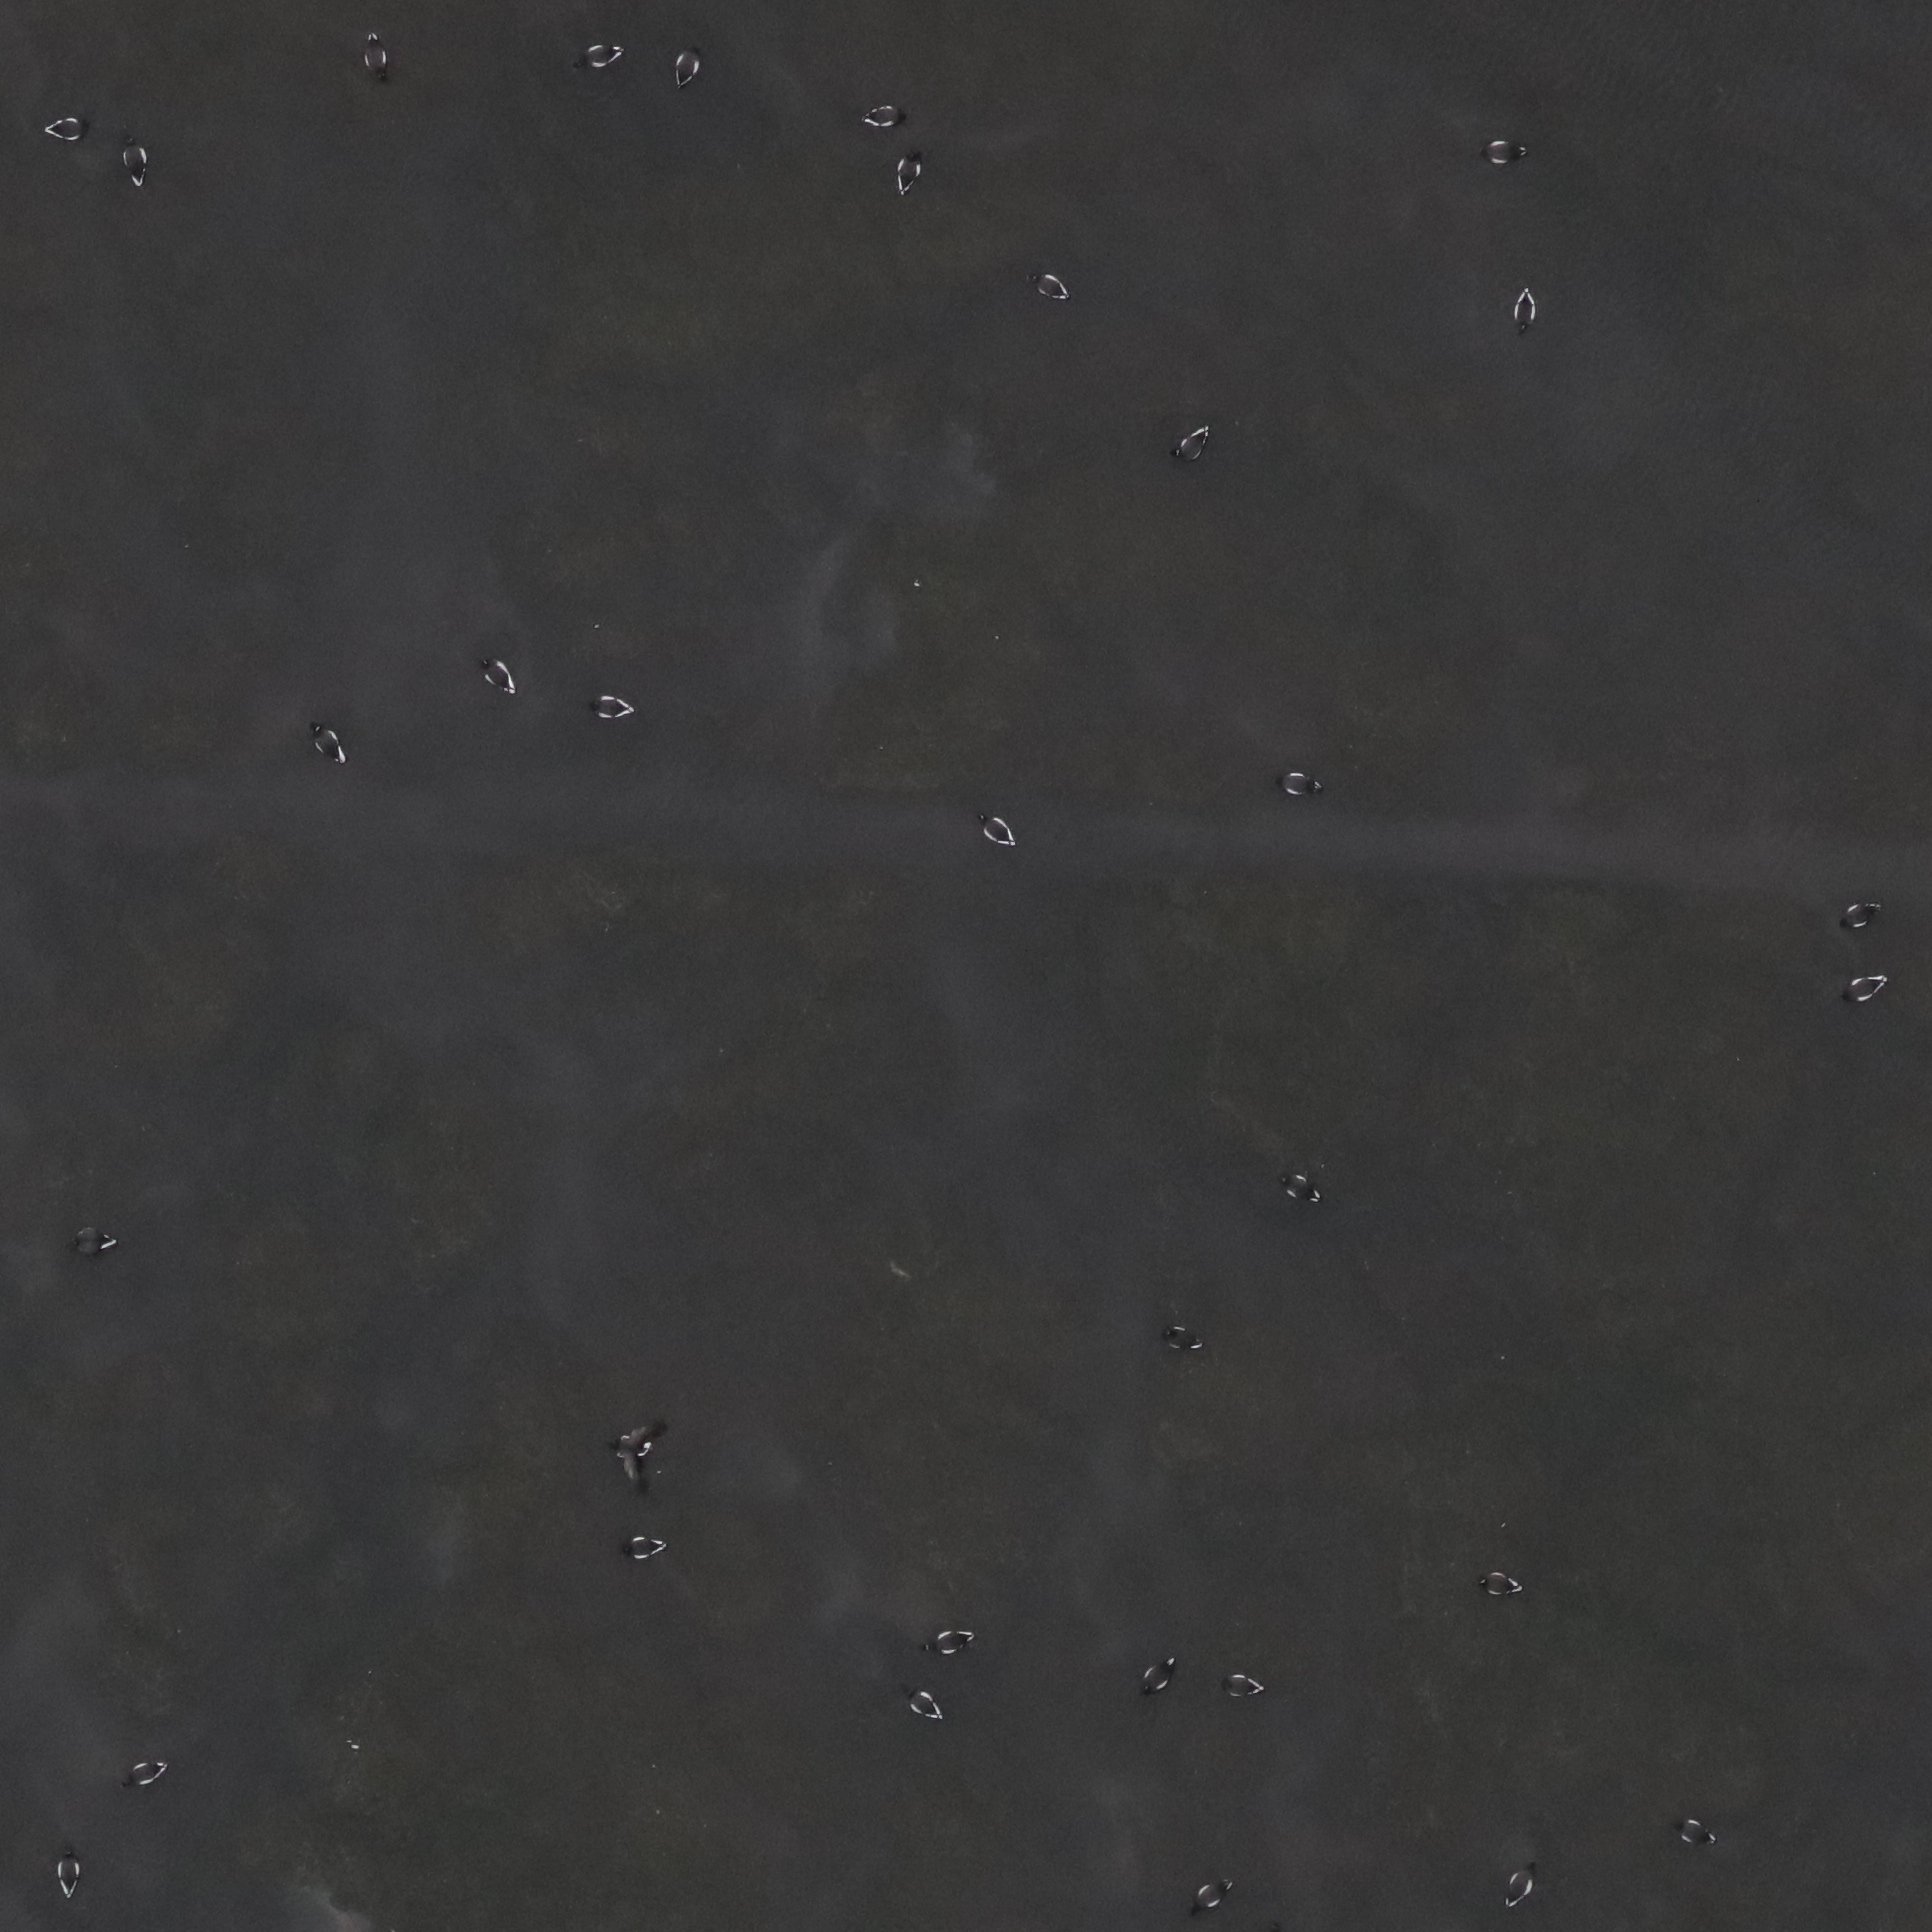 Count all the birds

33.